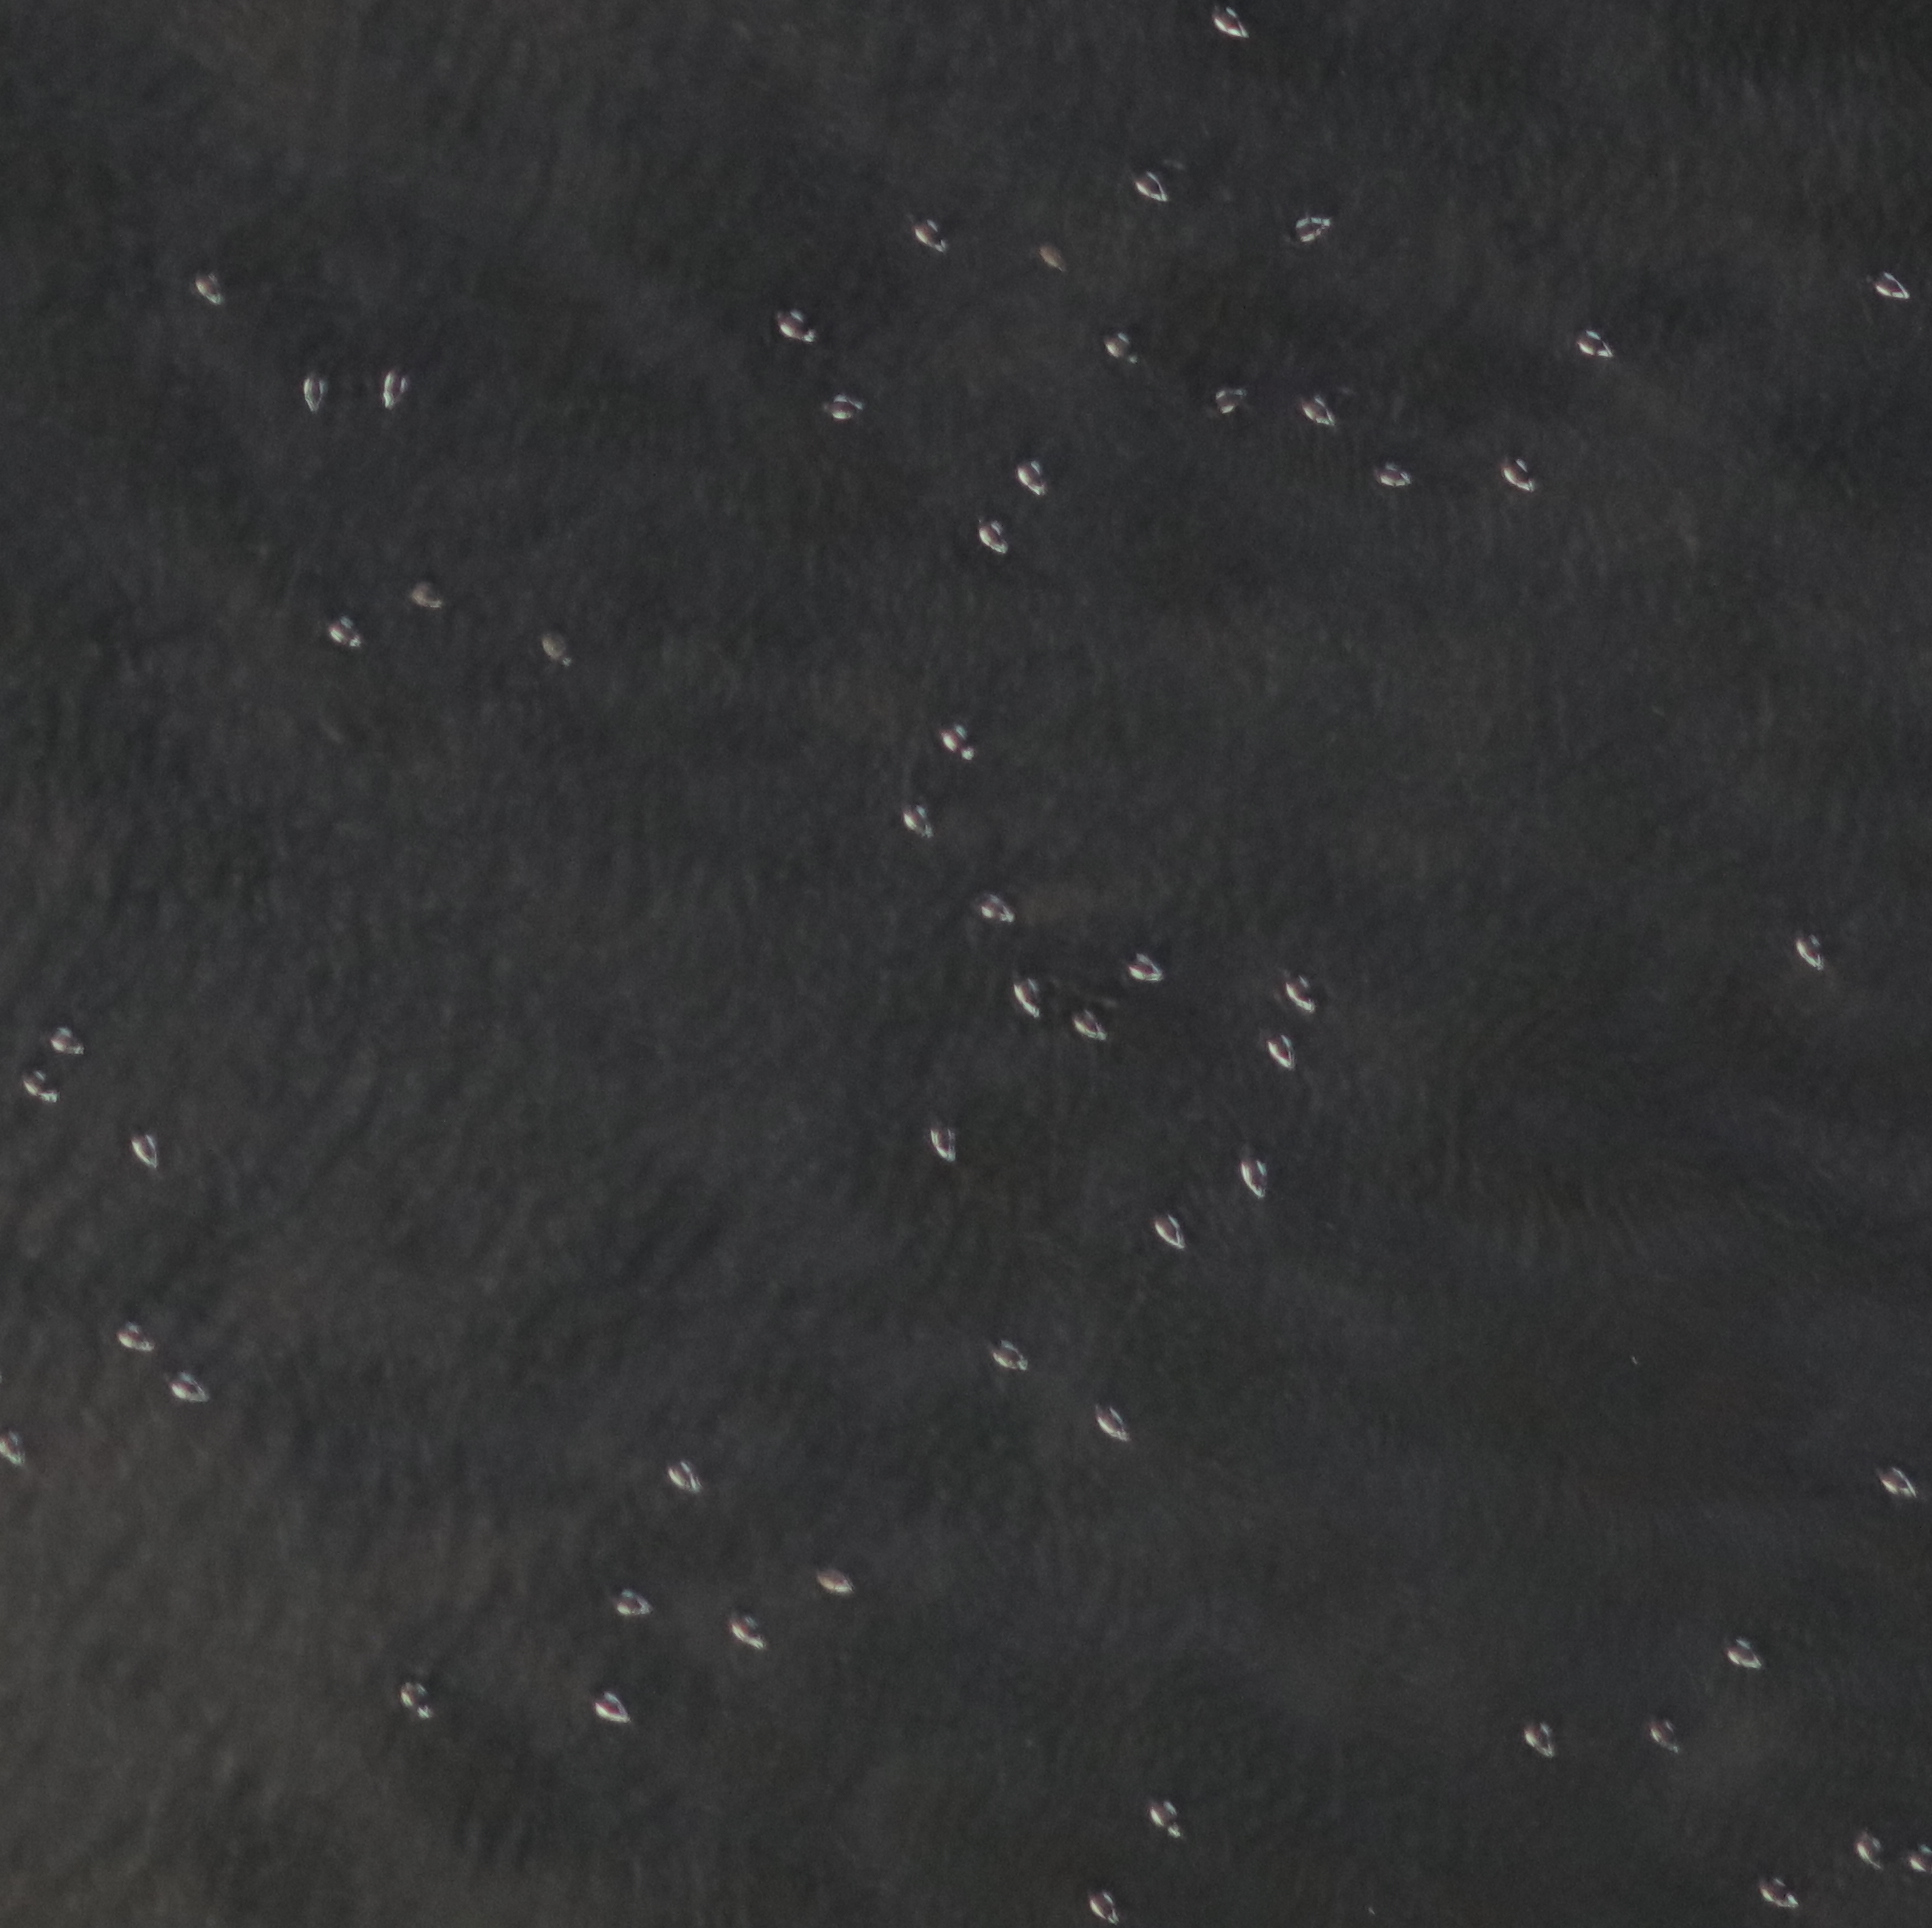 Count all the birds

57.